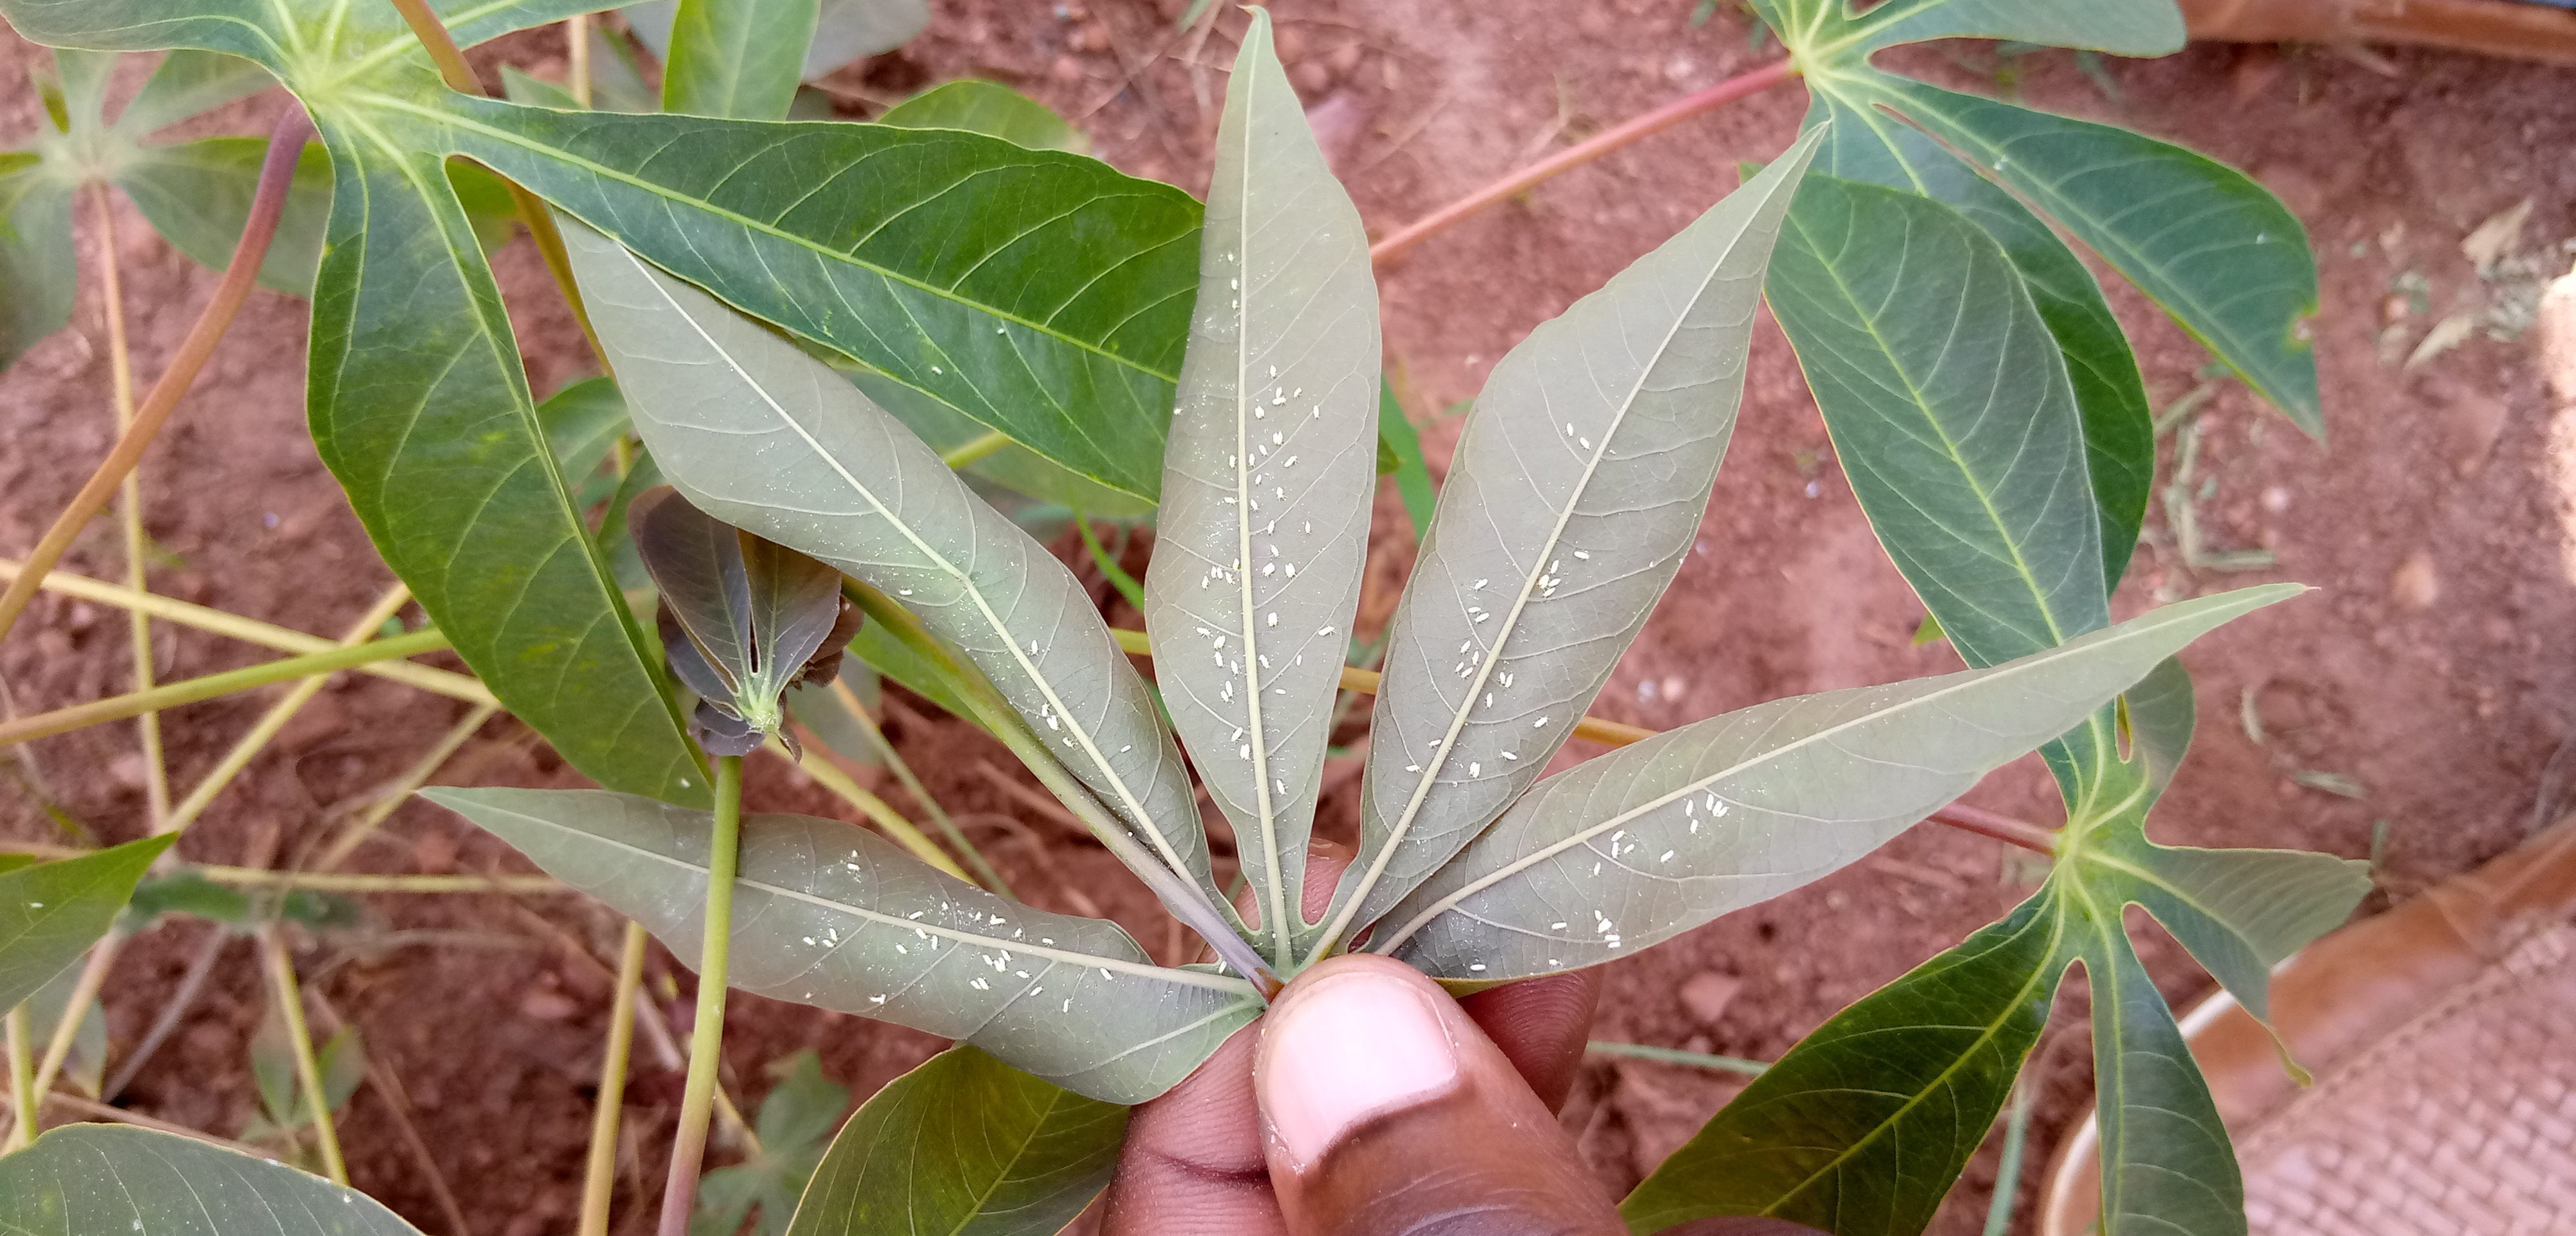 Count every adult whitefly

128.